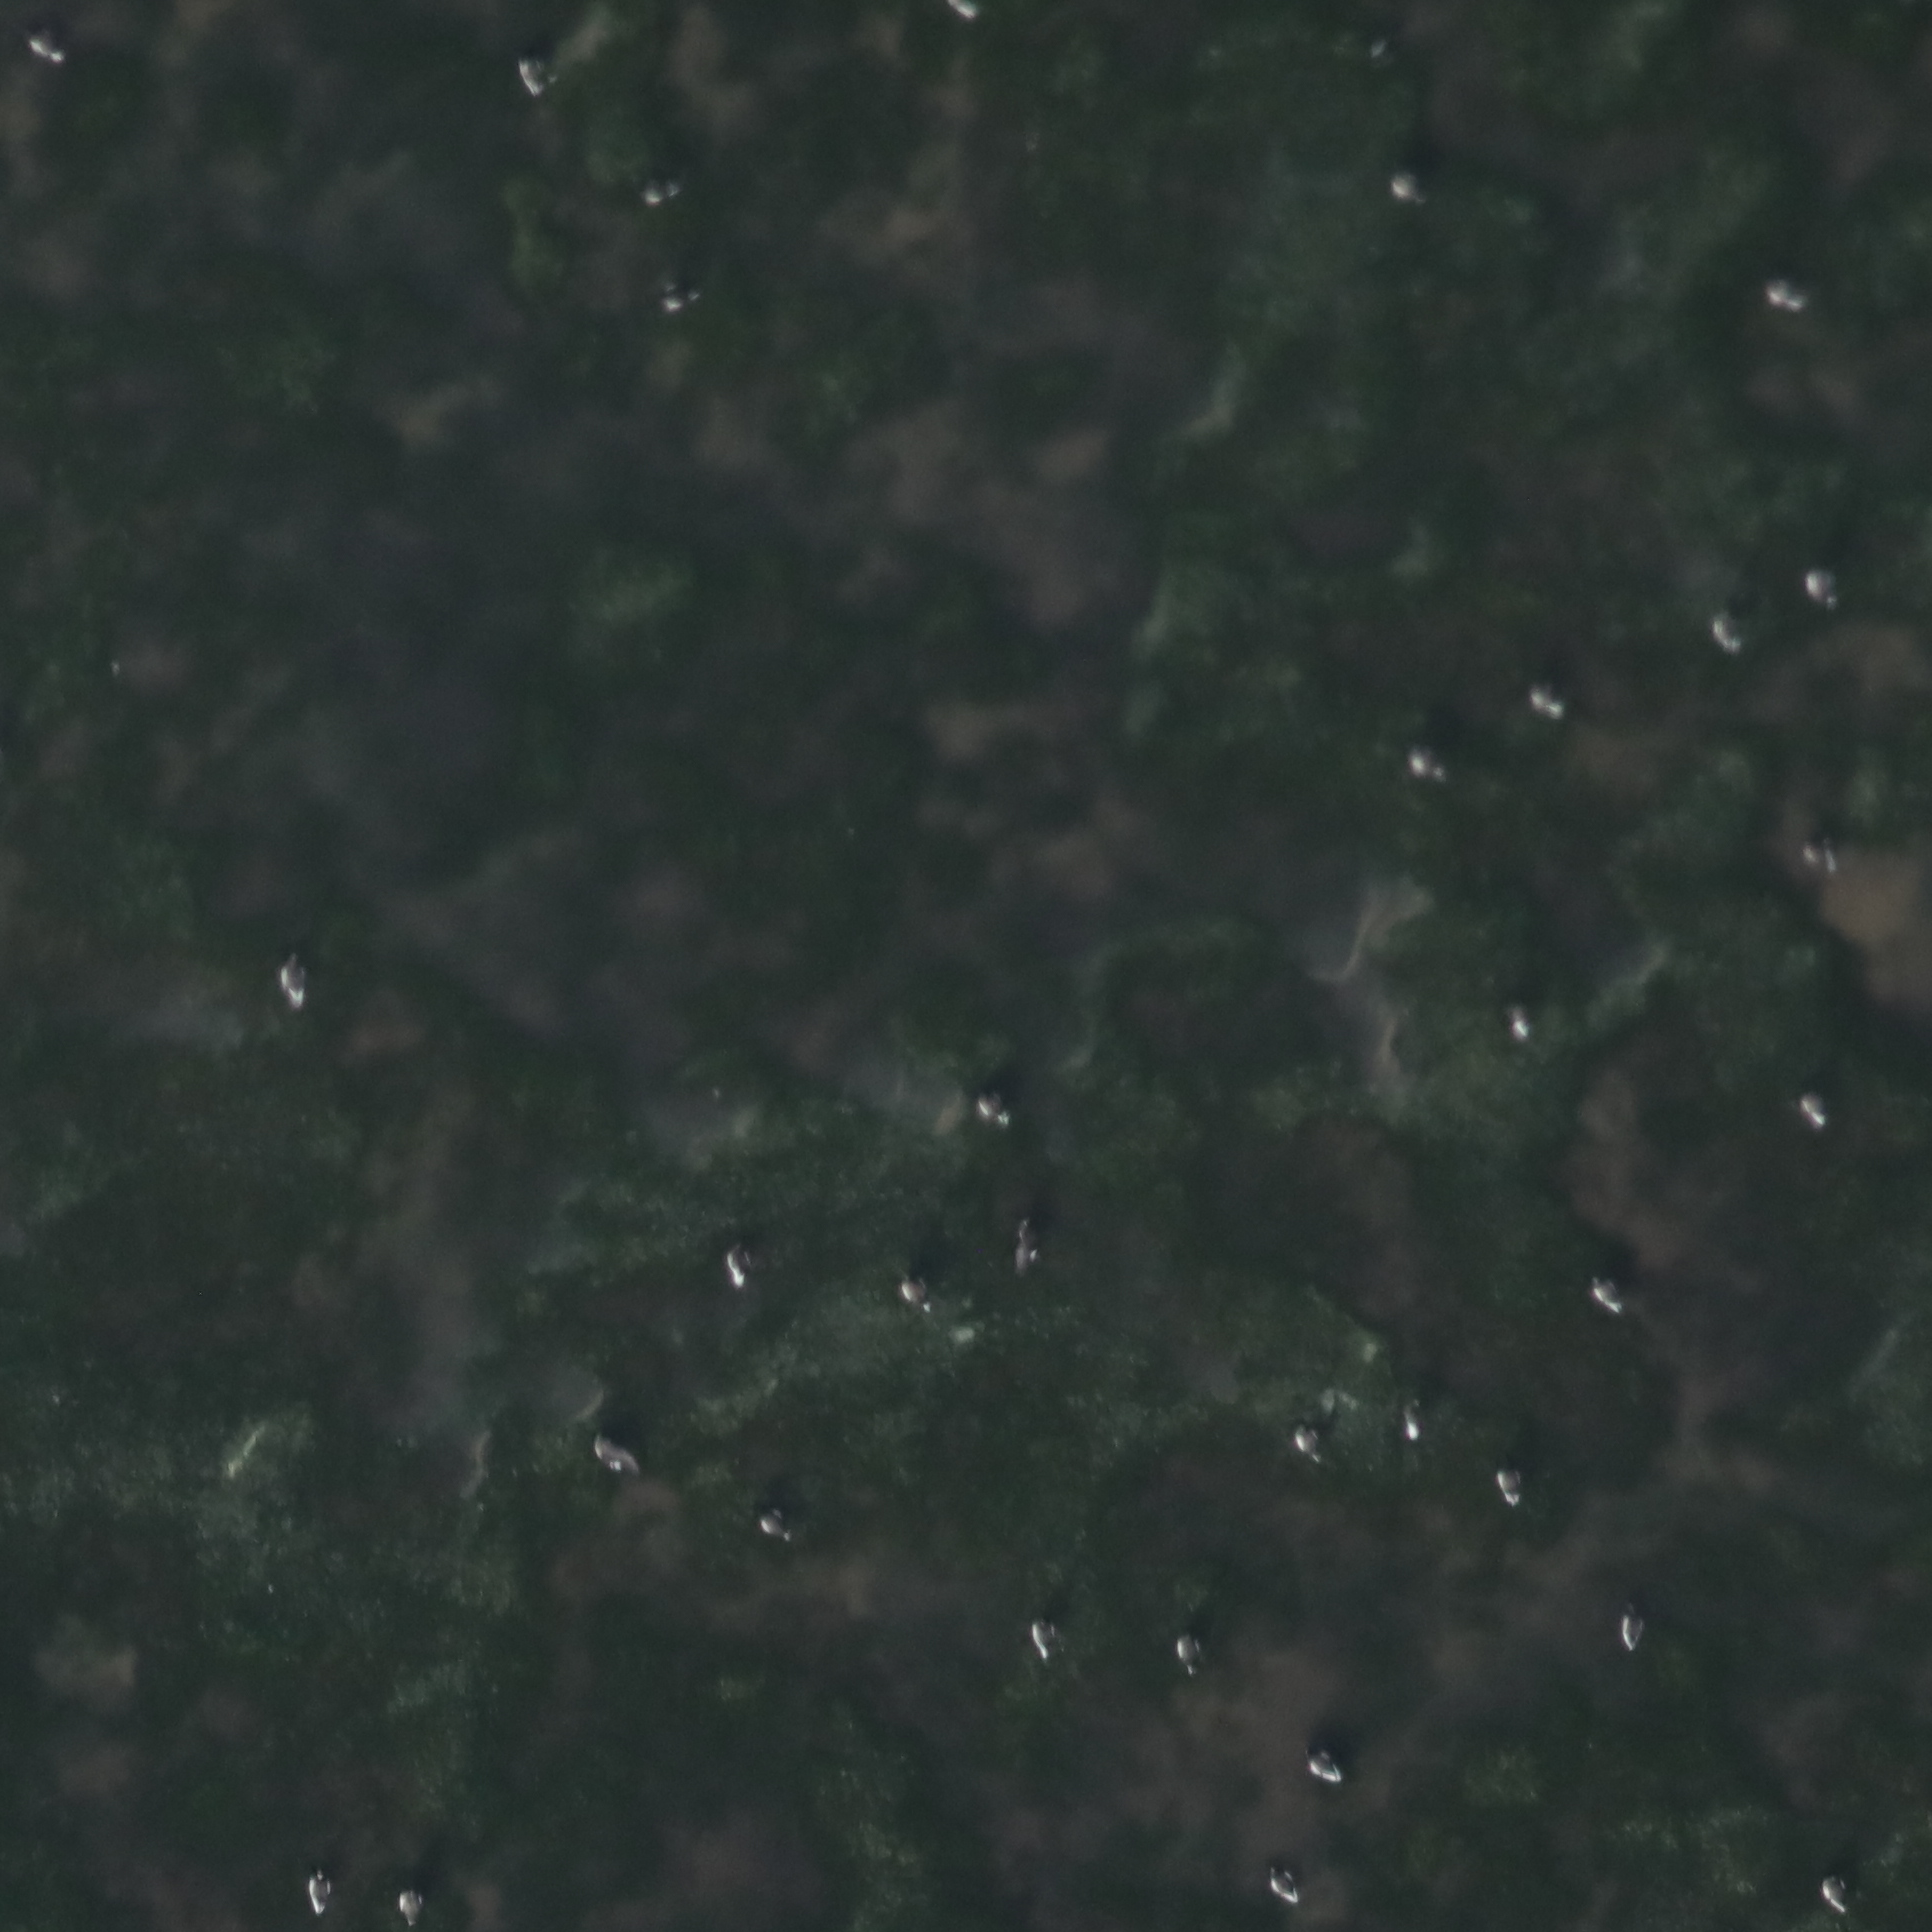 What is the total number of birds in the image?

32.